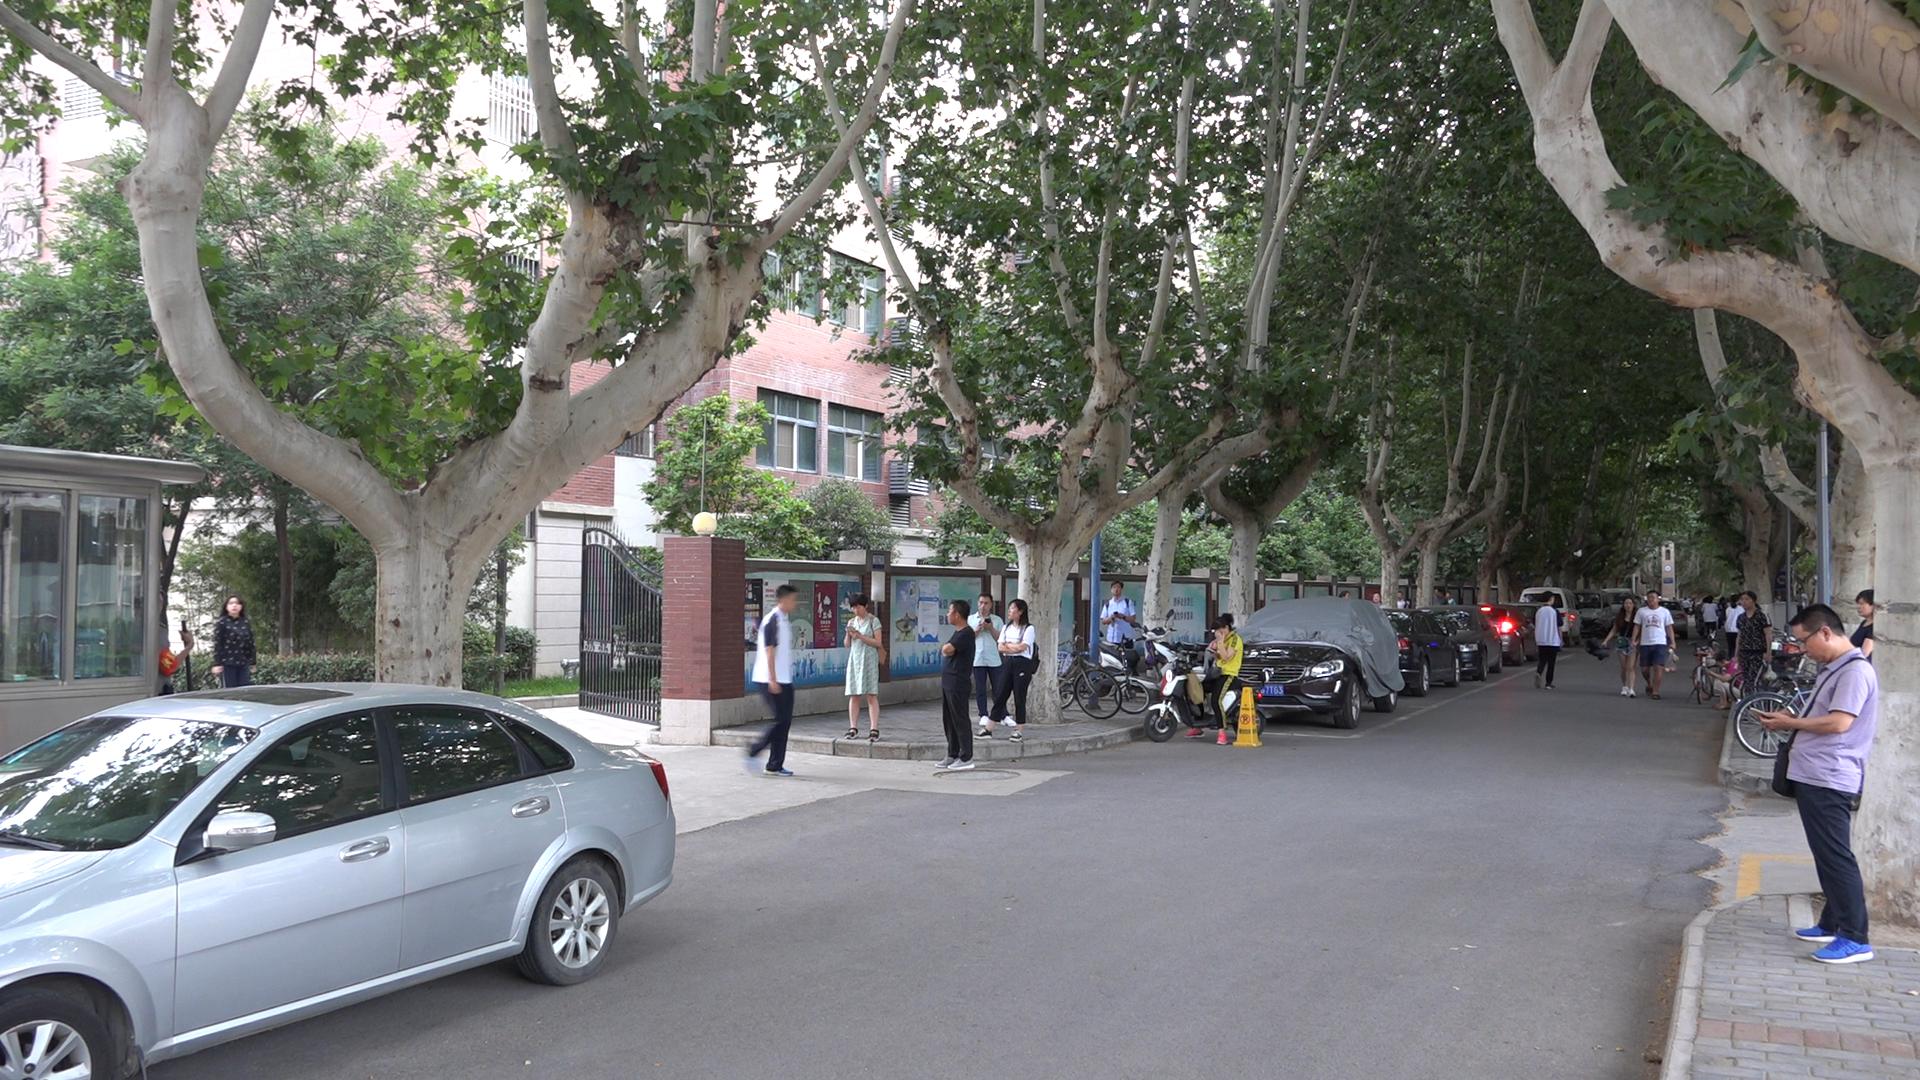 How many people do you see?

28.